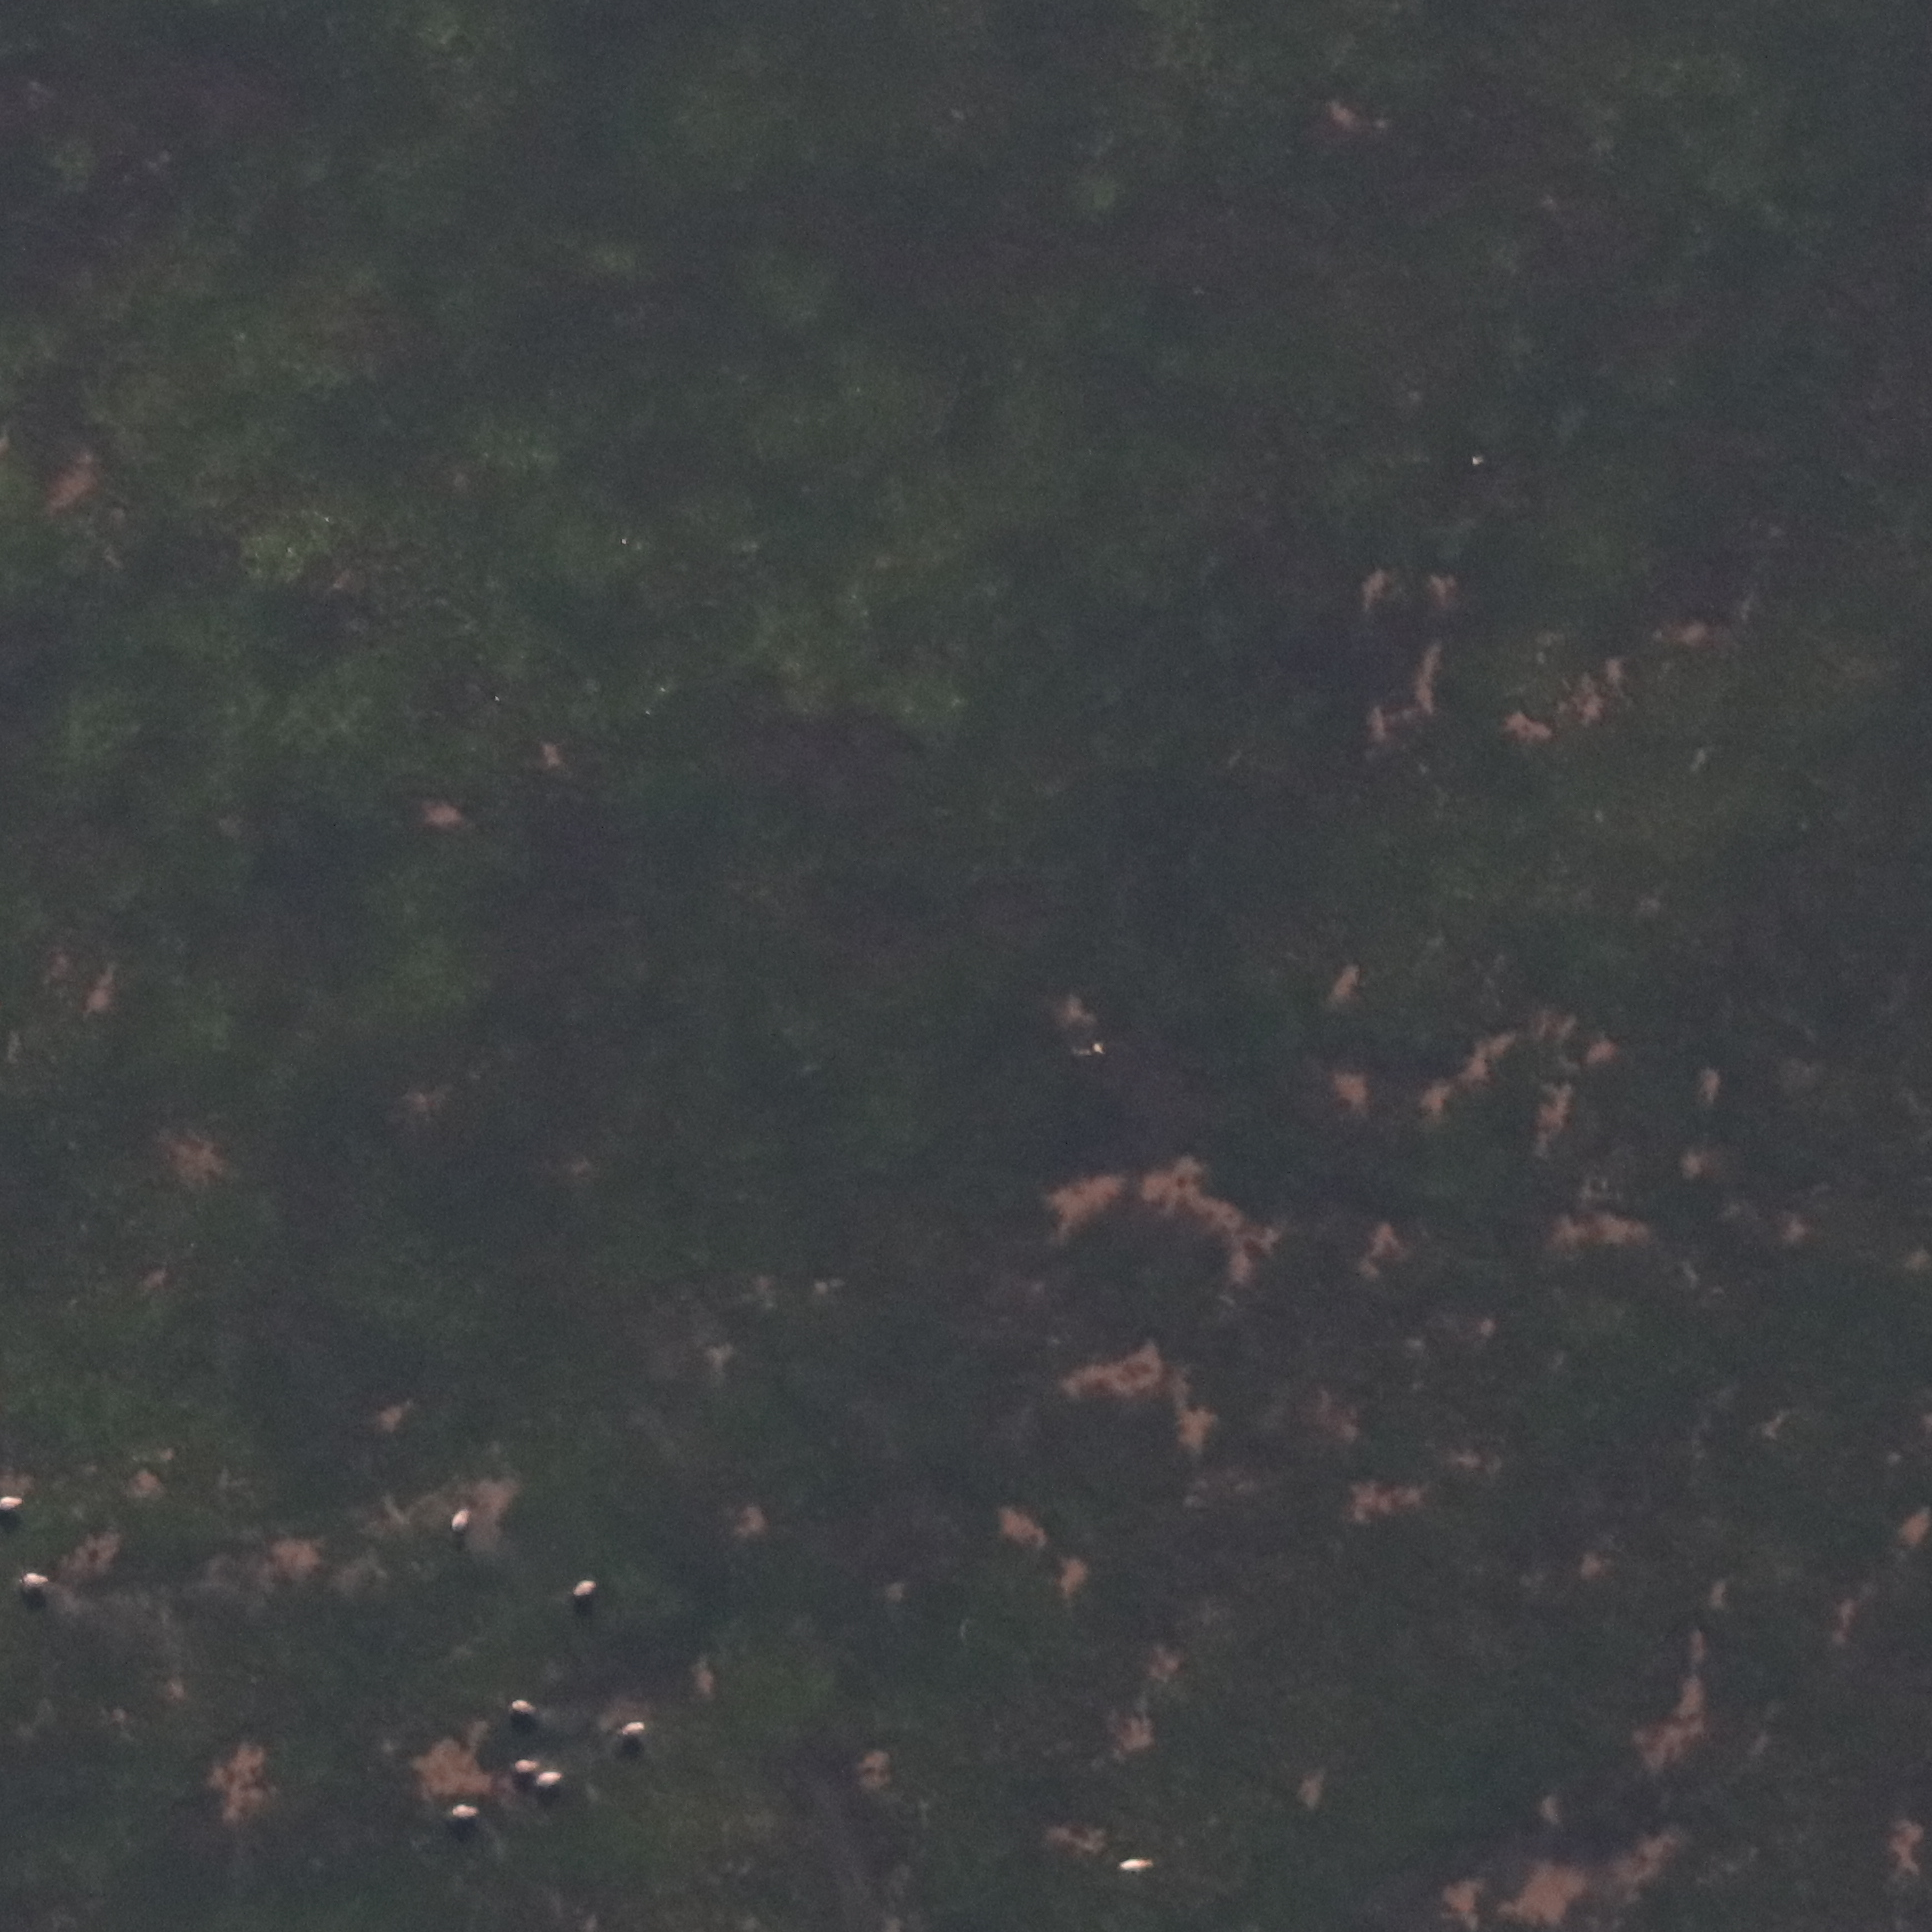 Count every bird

10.